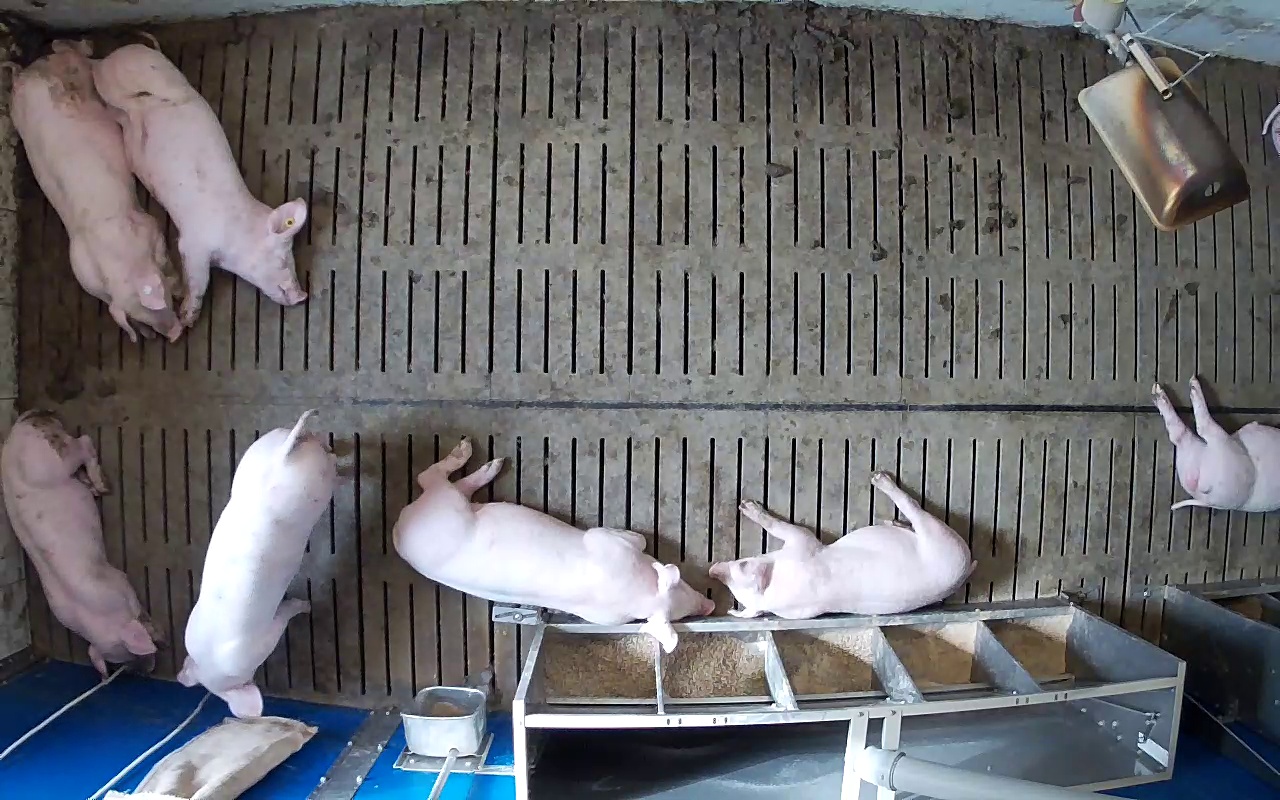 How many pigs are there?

7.